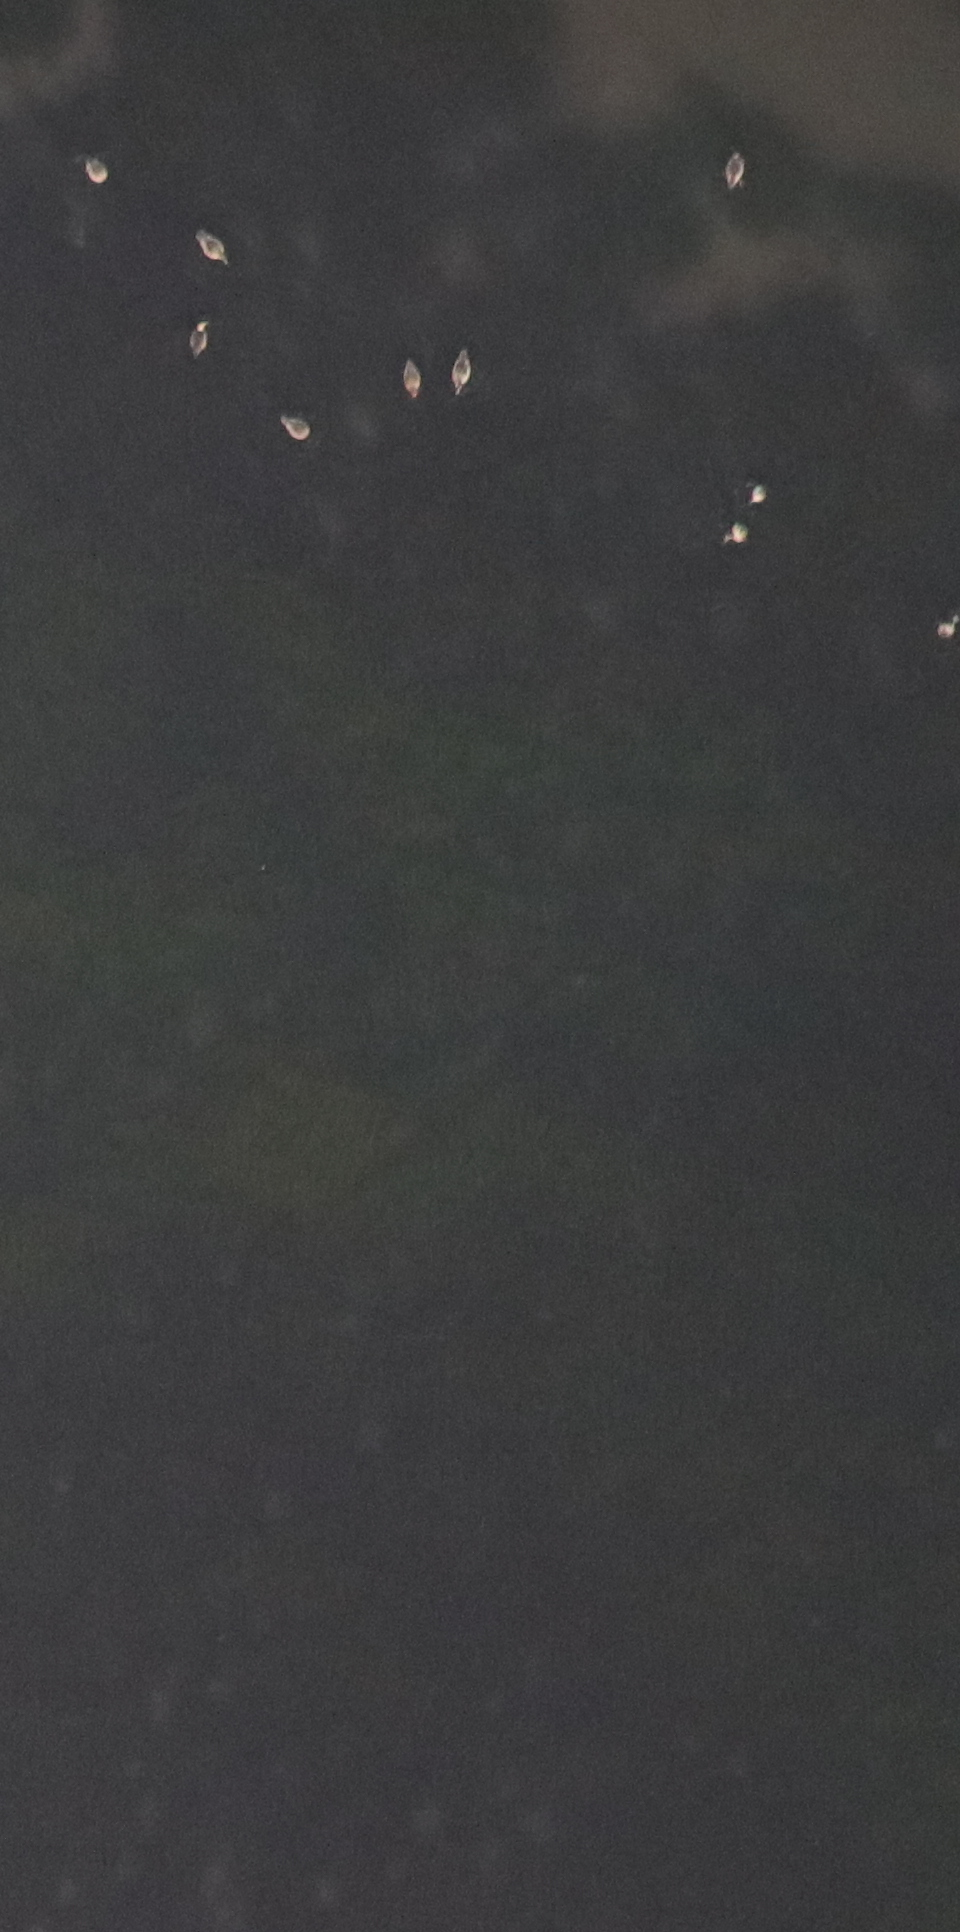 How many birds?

10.